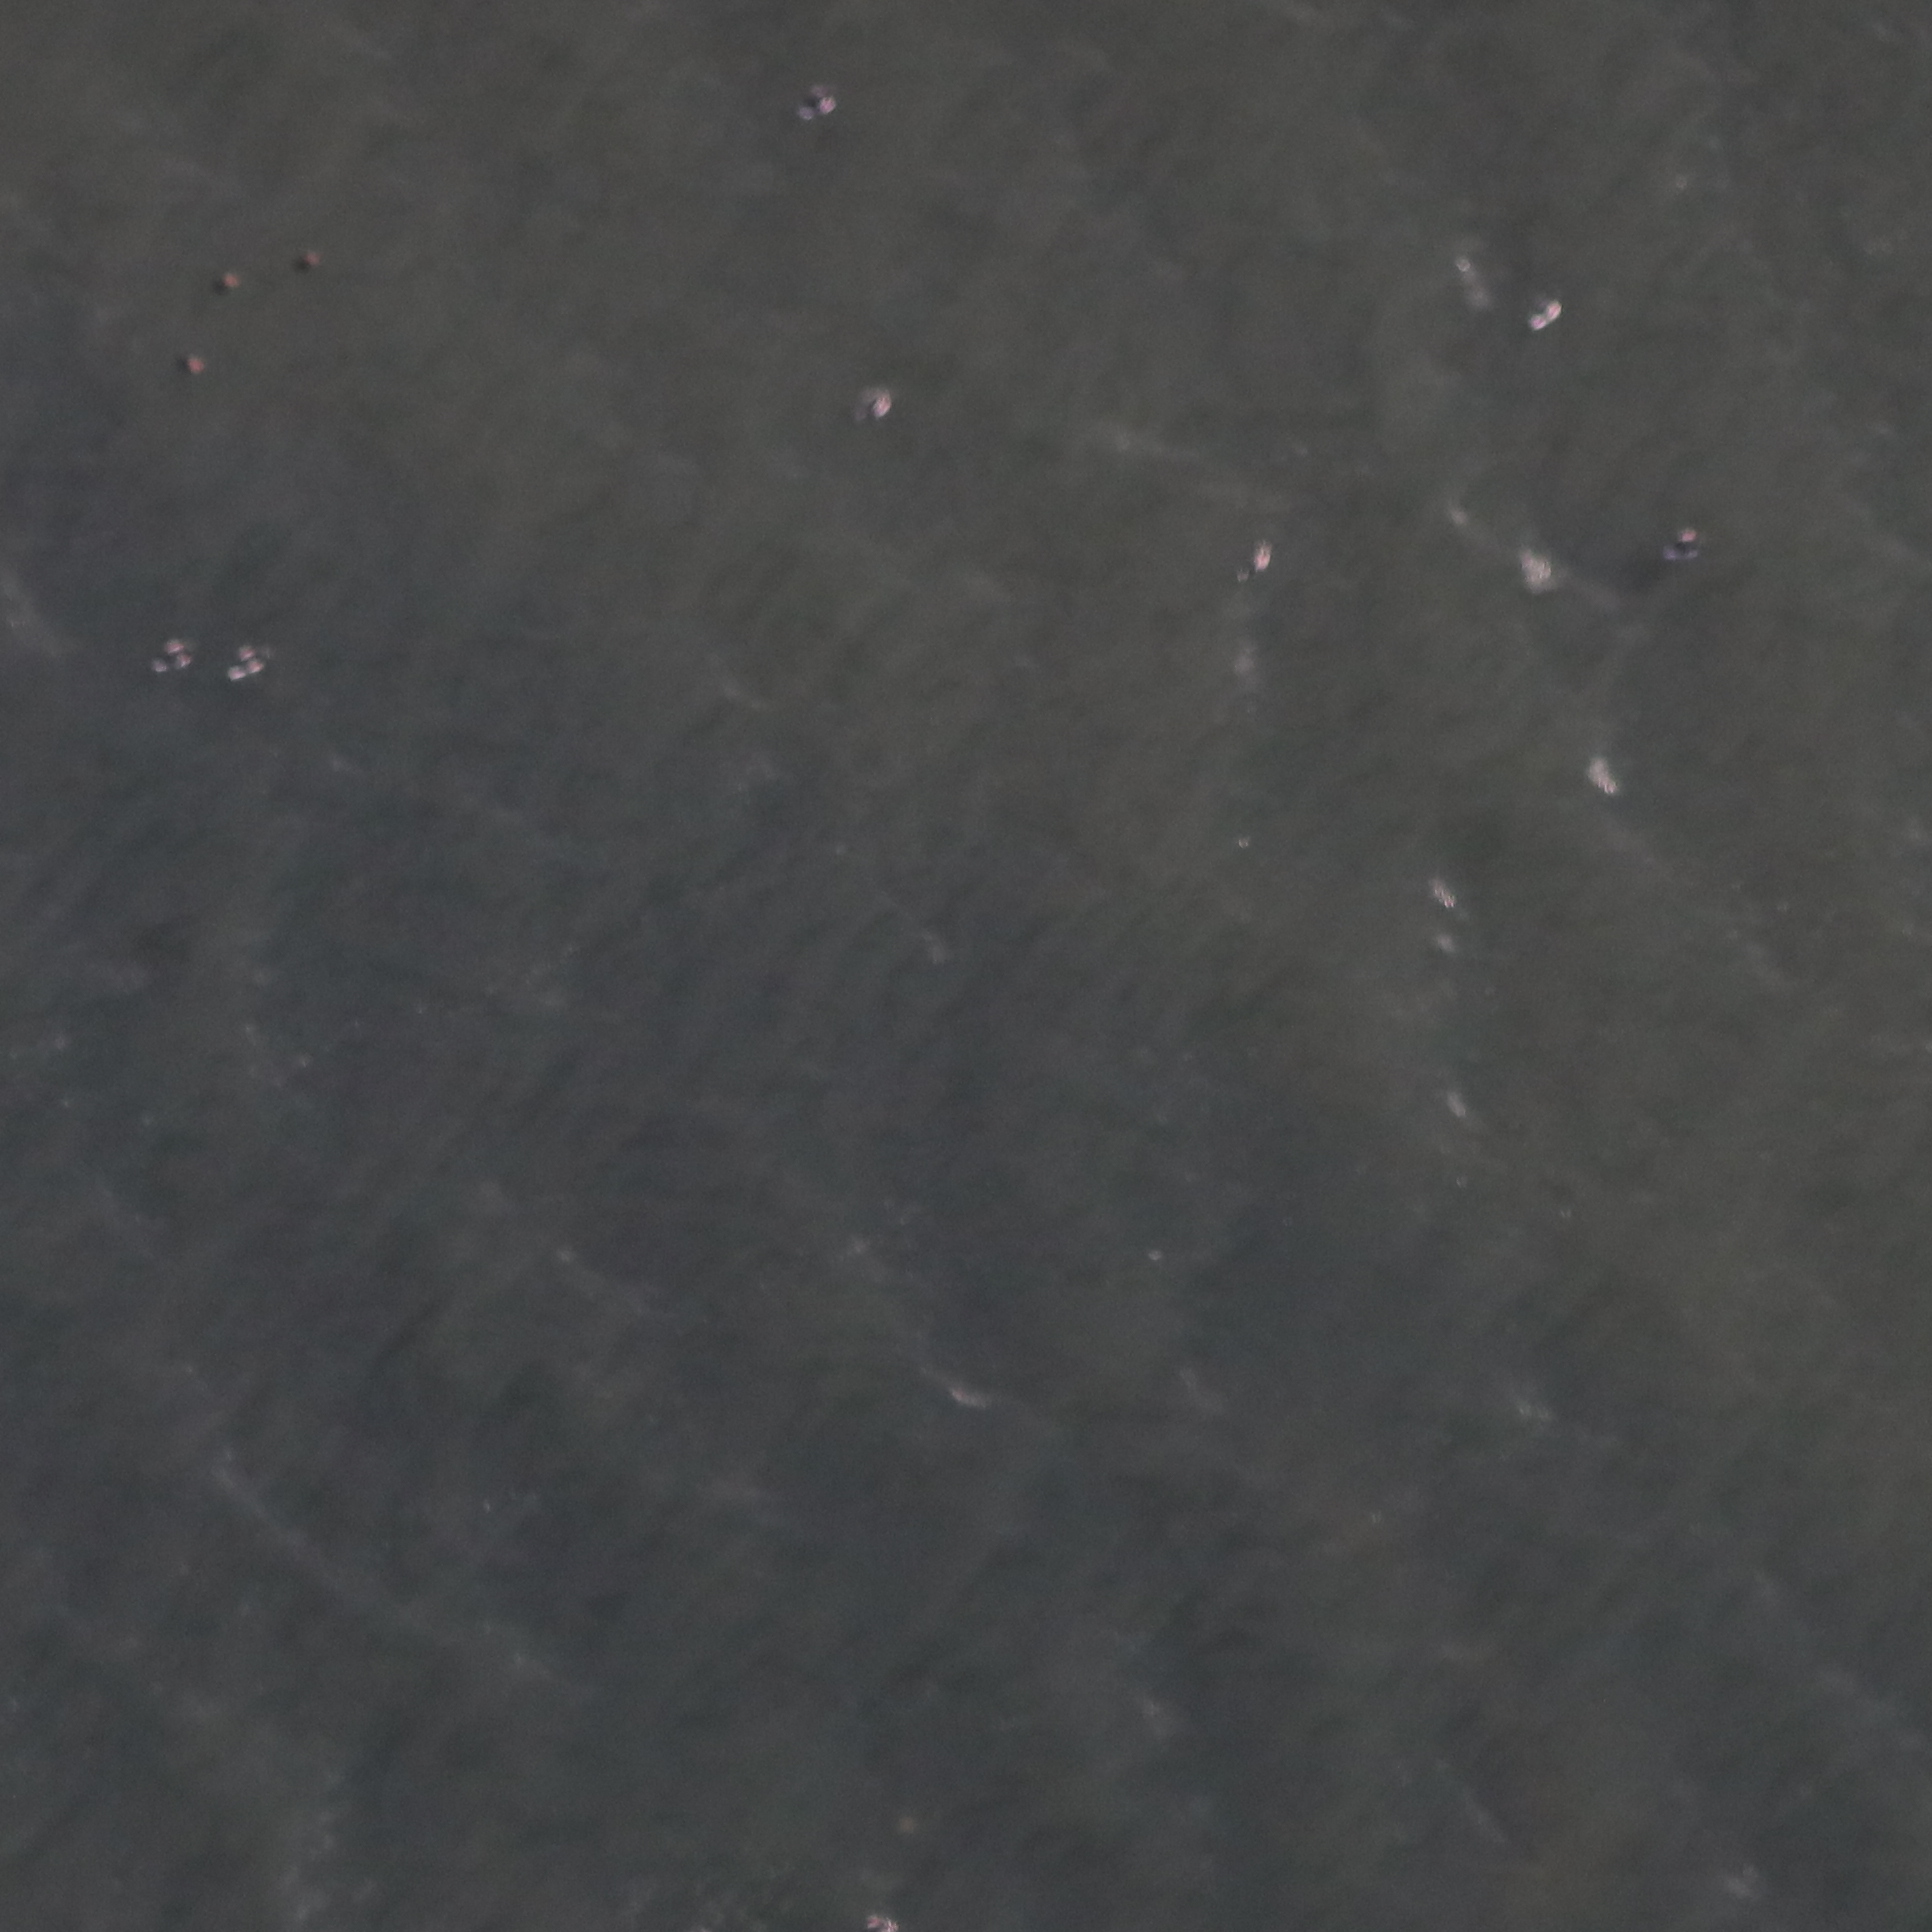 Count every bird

11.